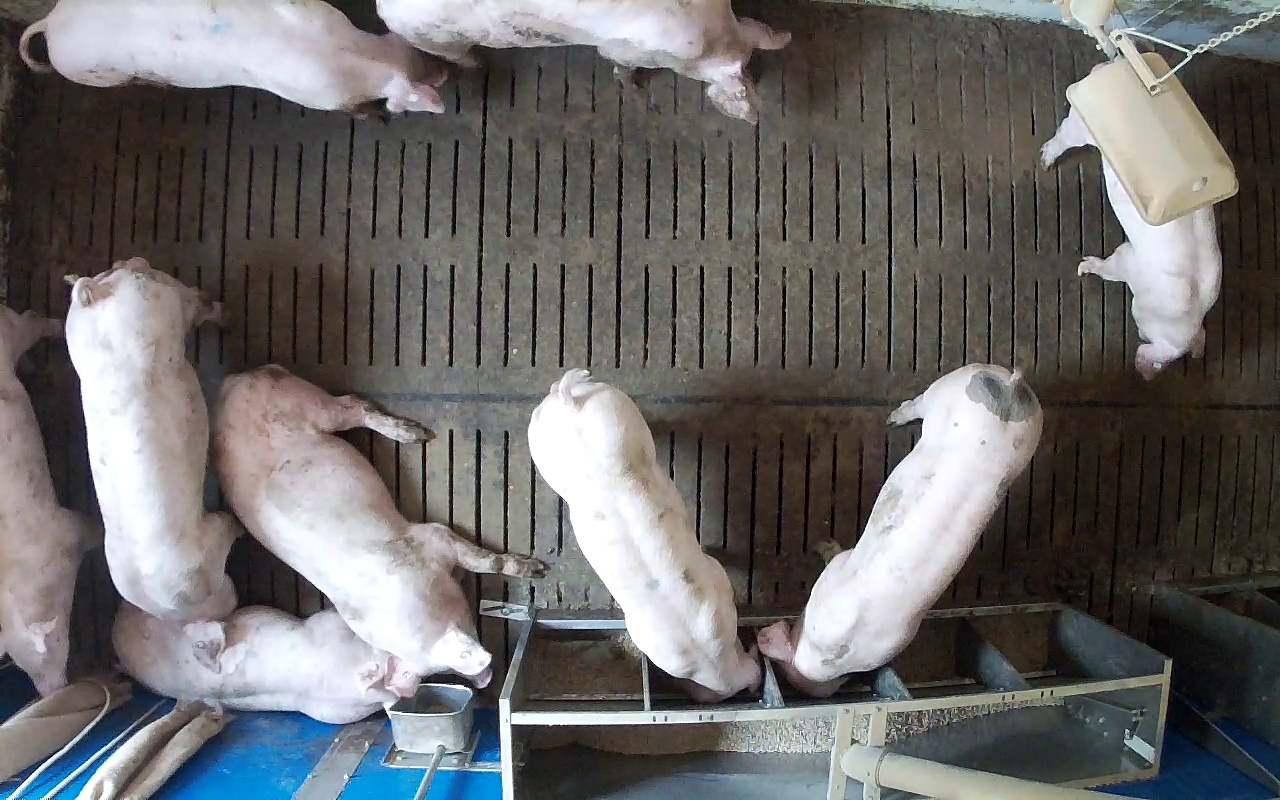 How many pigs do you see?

9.